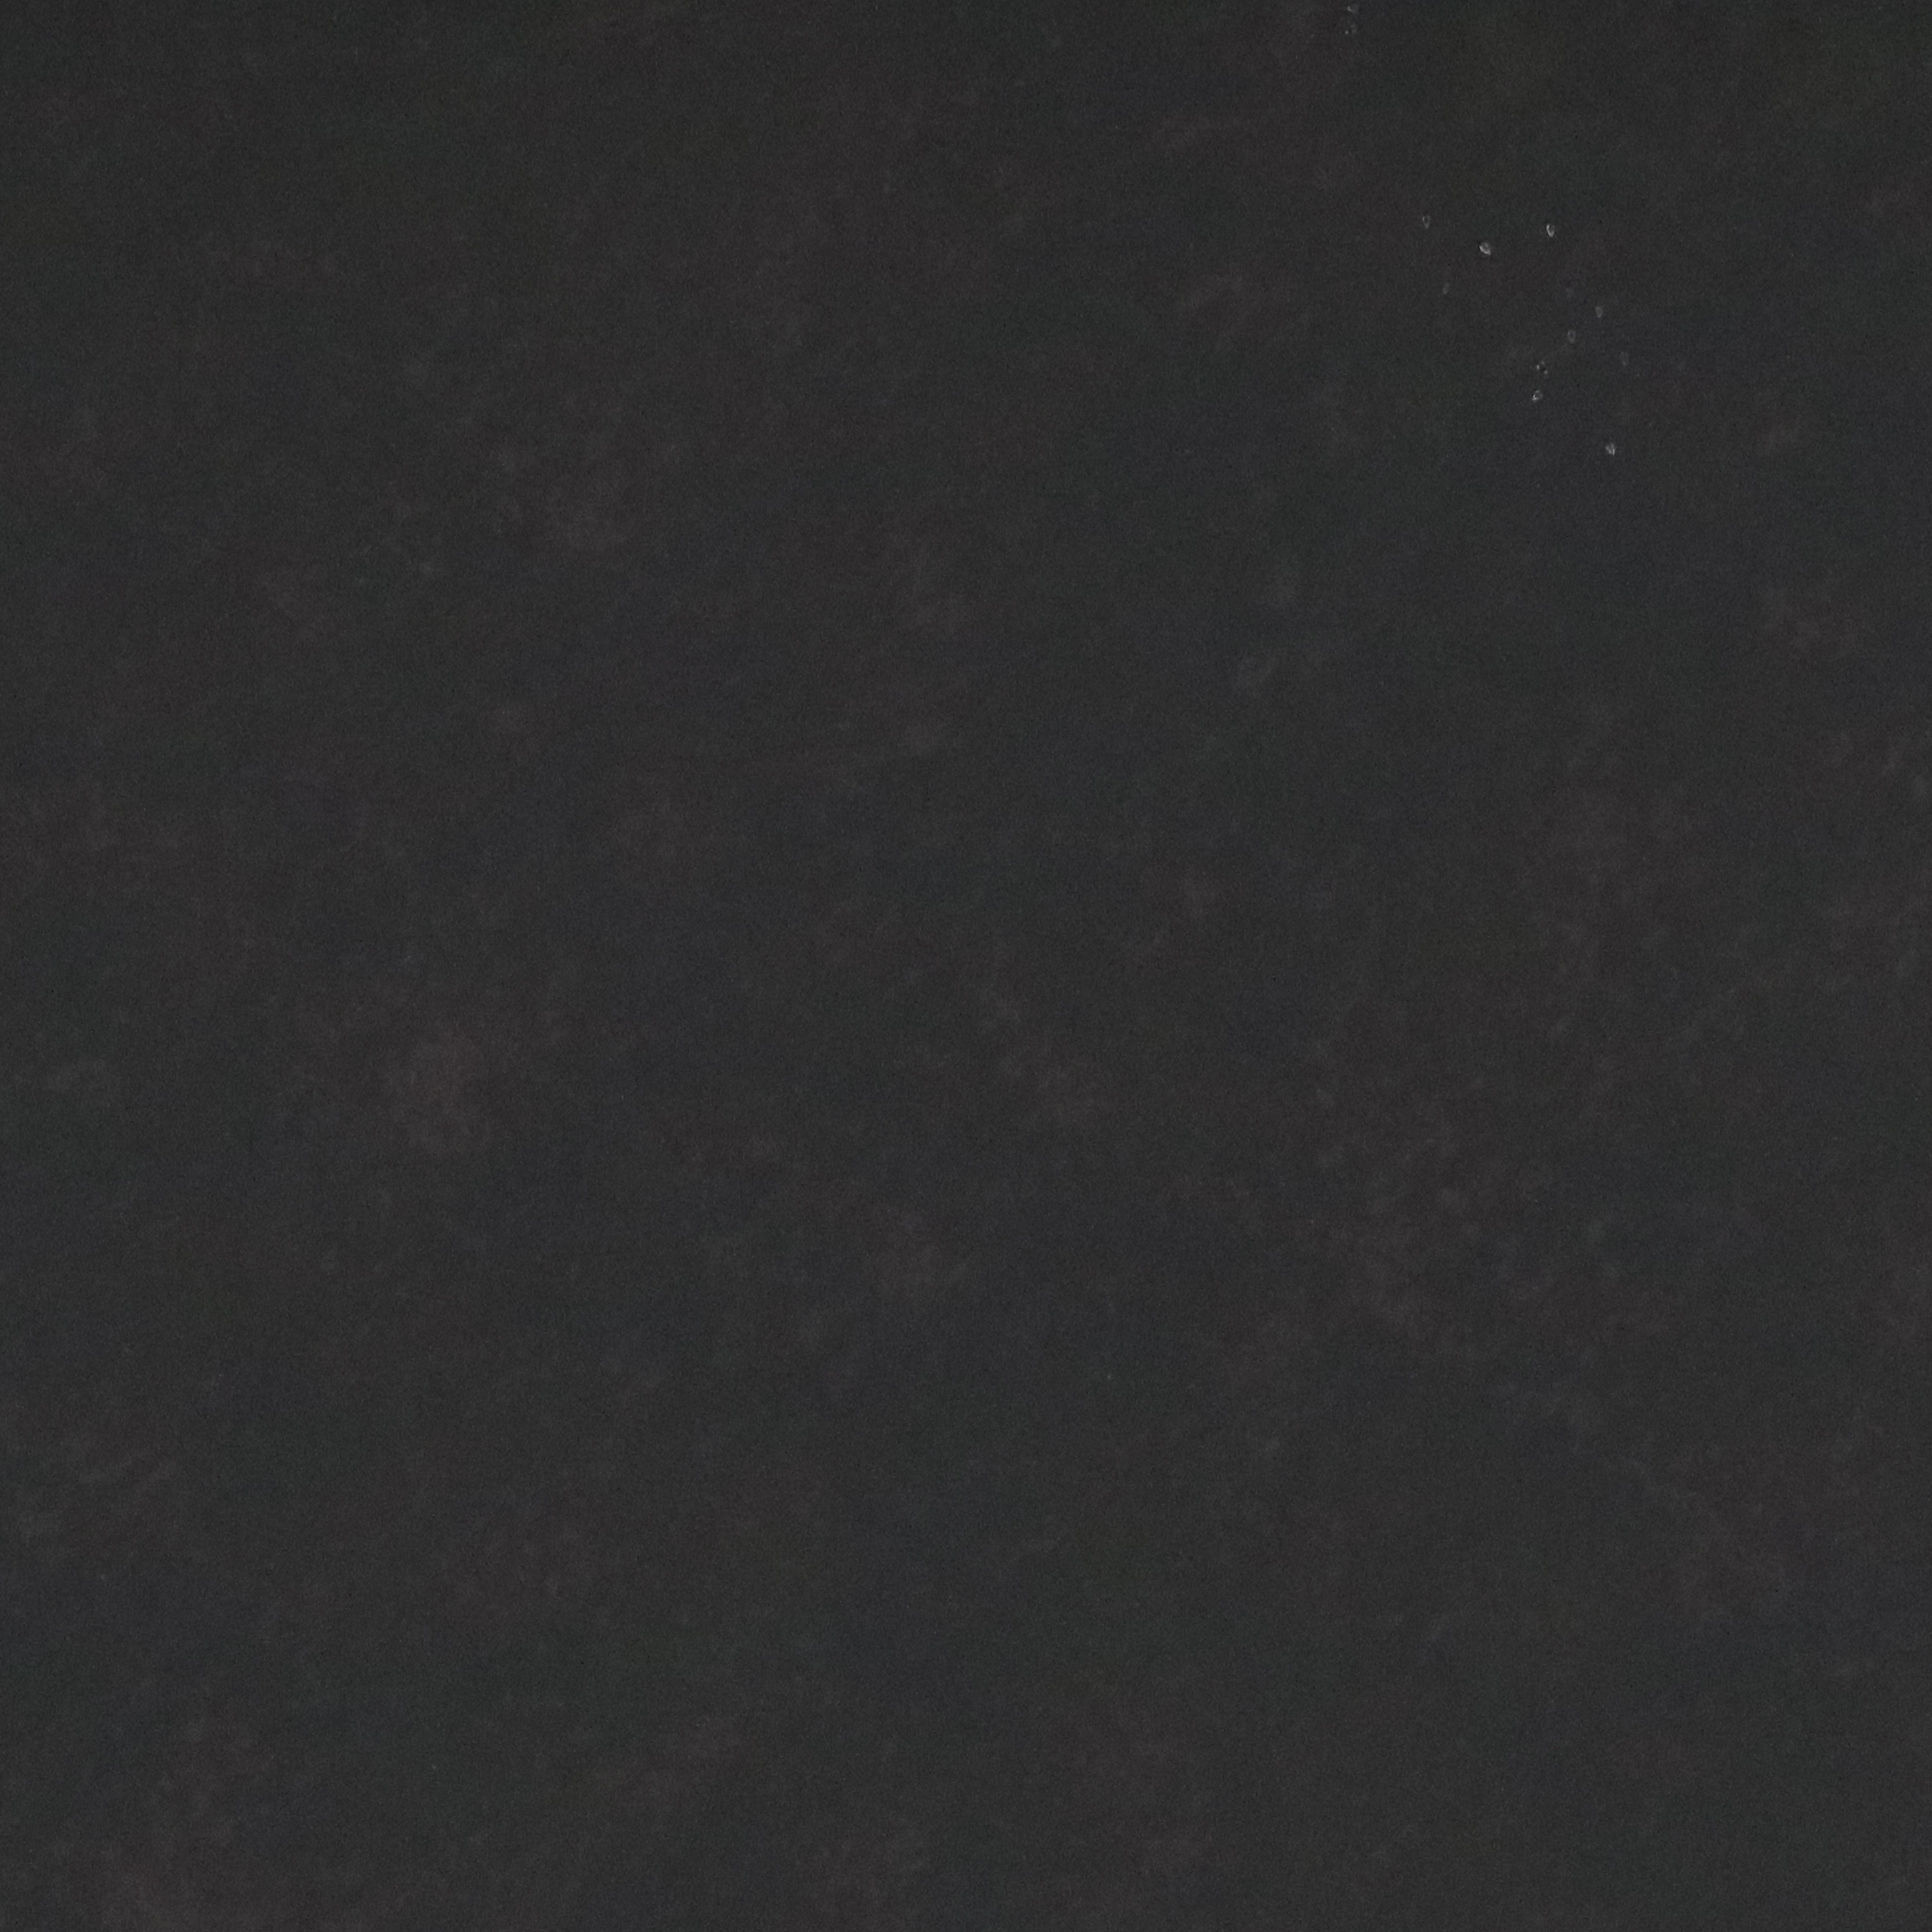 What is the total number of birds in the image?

13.